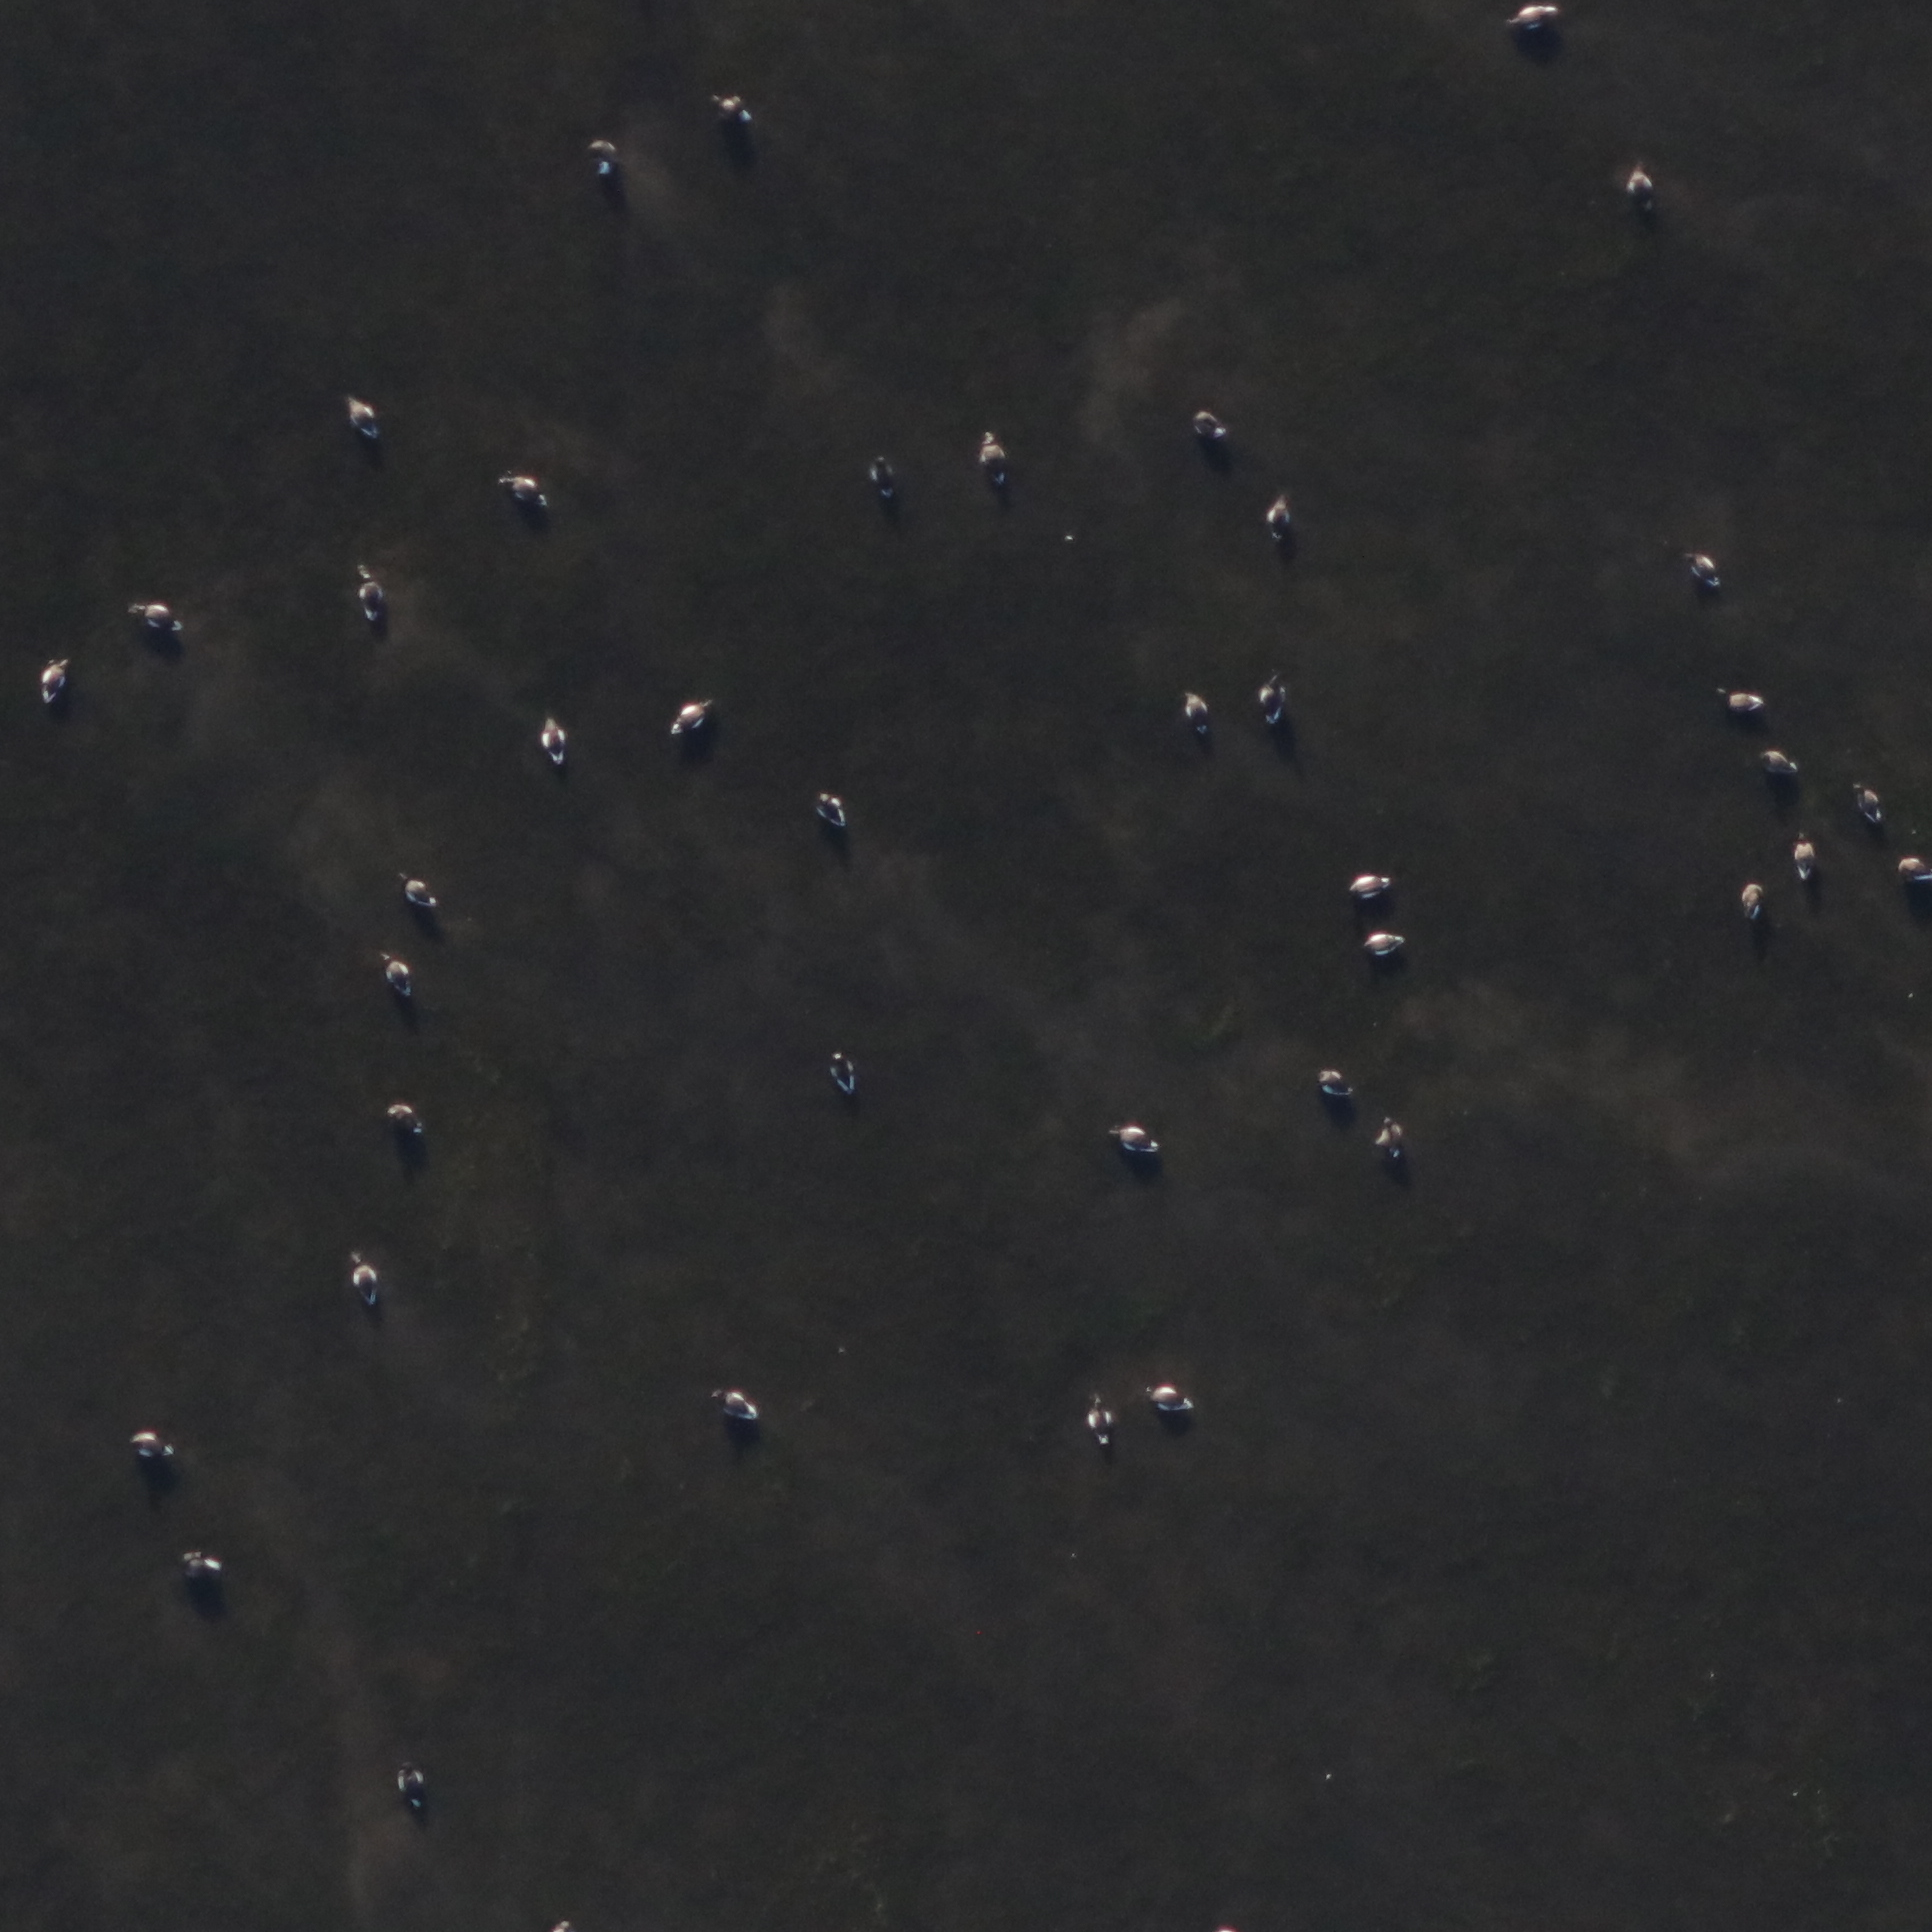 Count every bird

41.